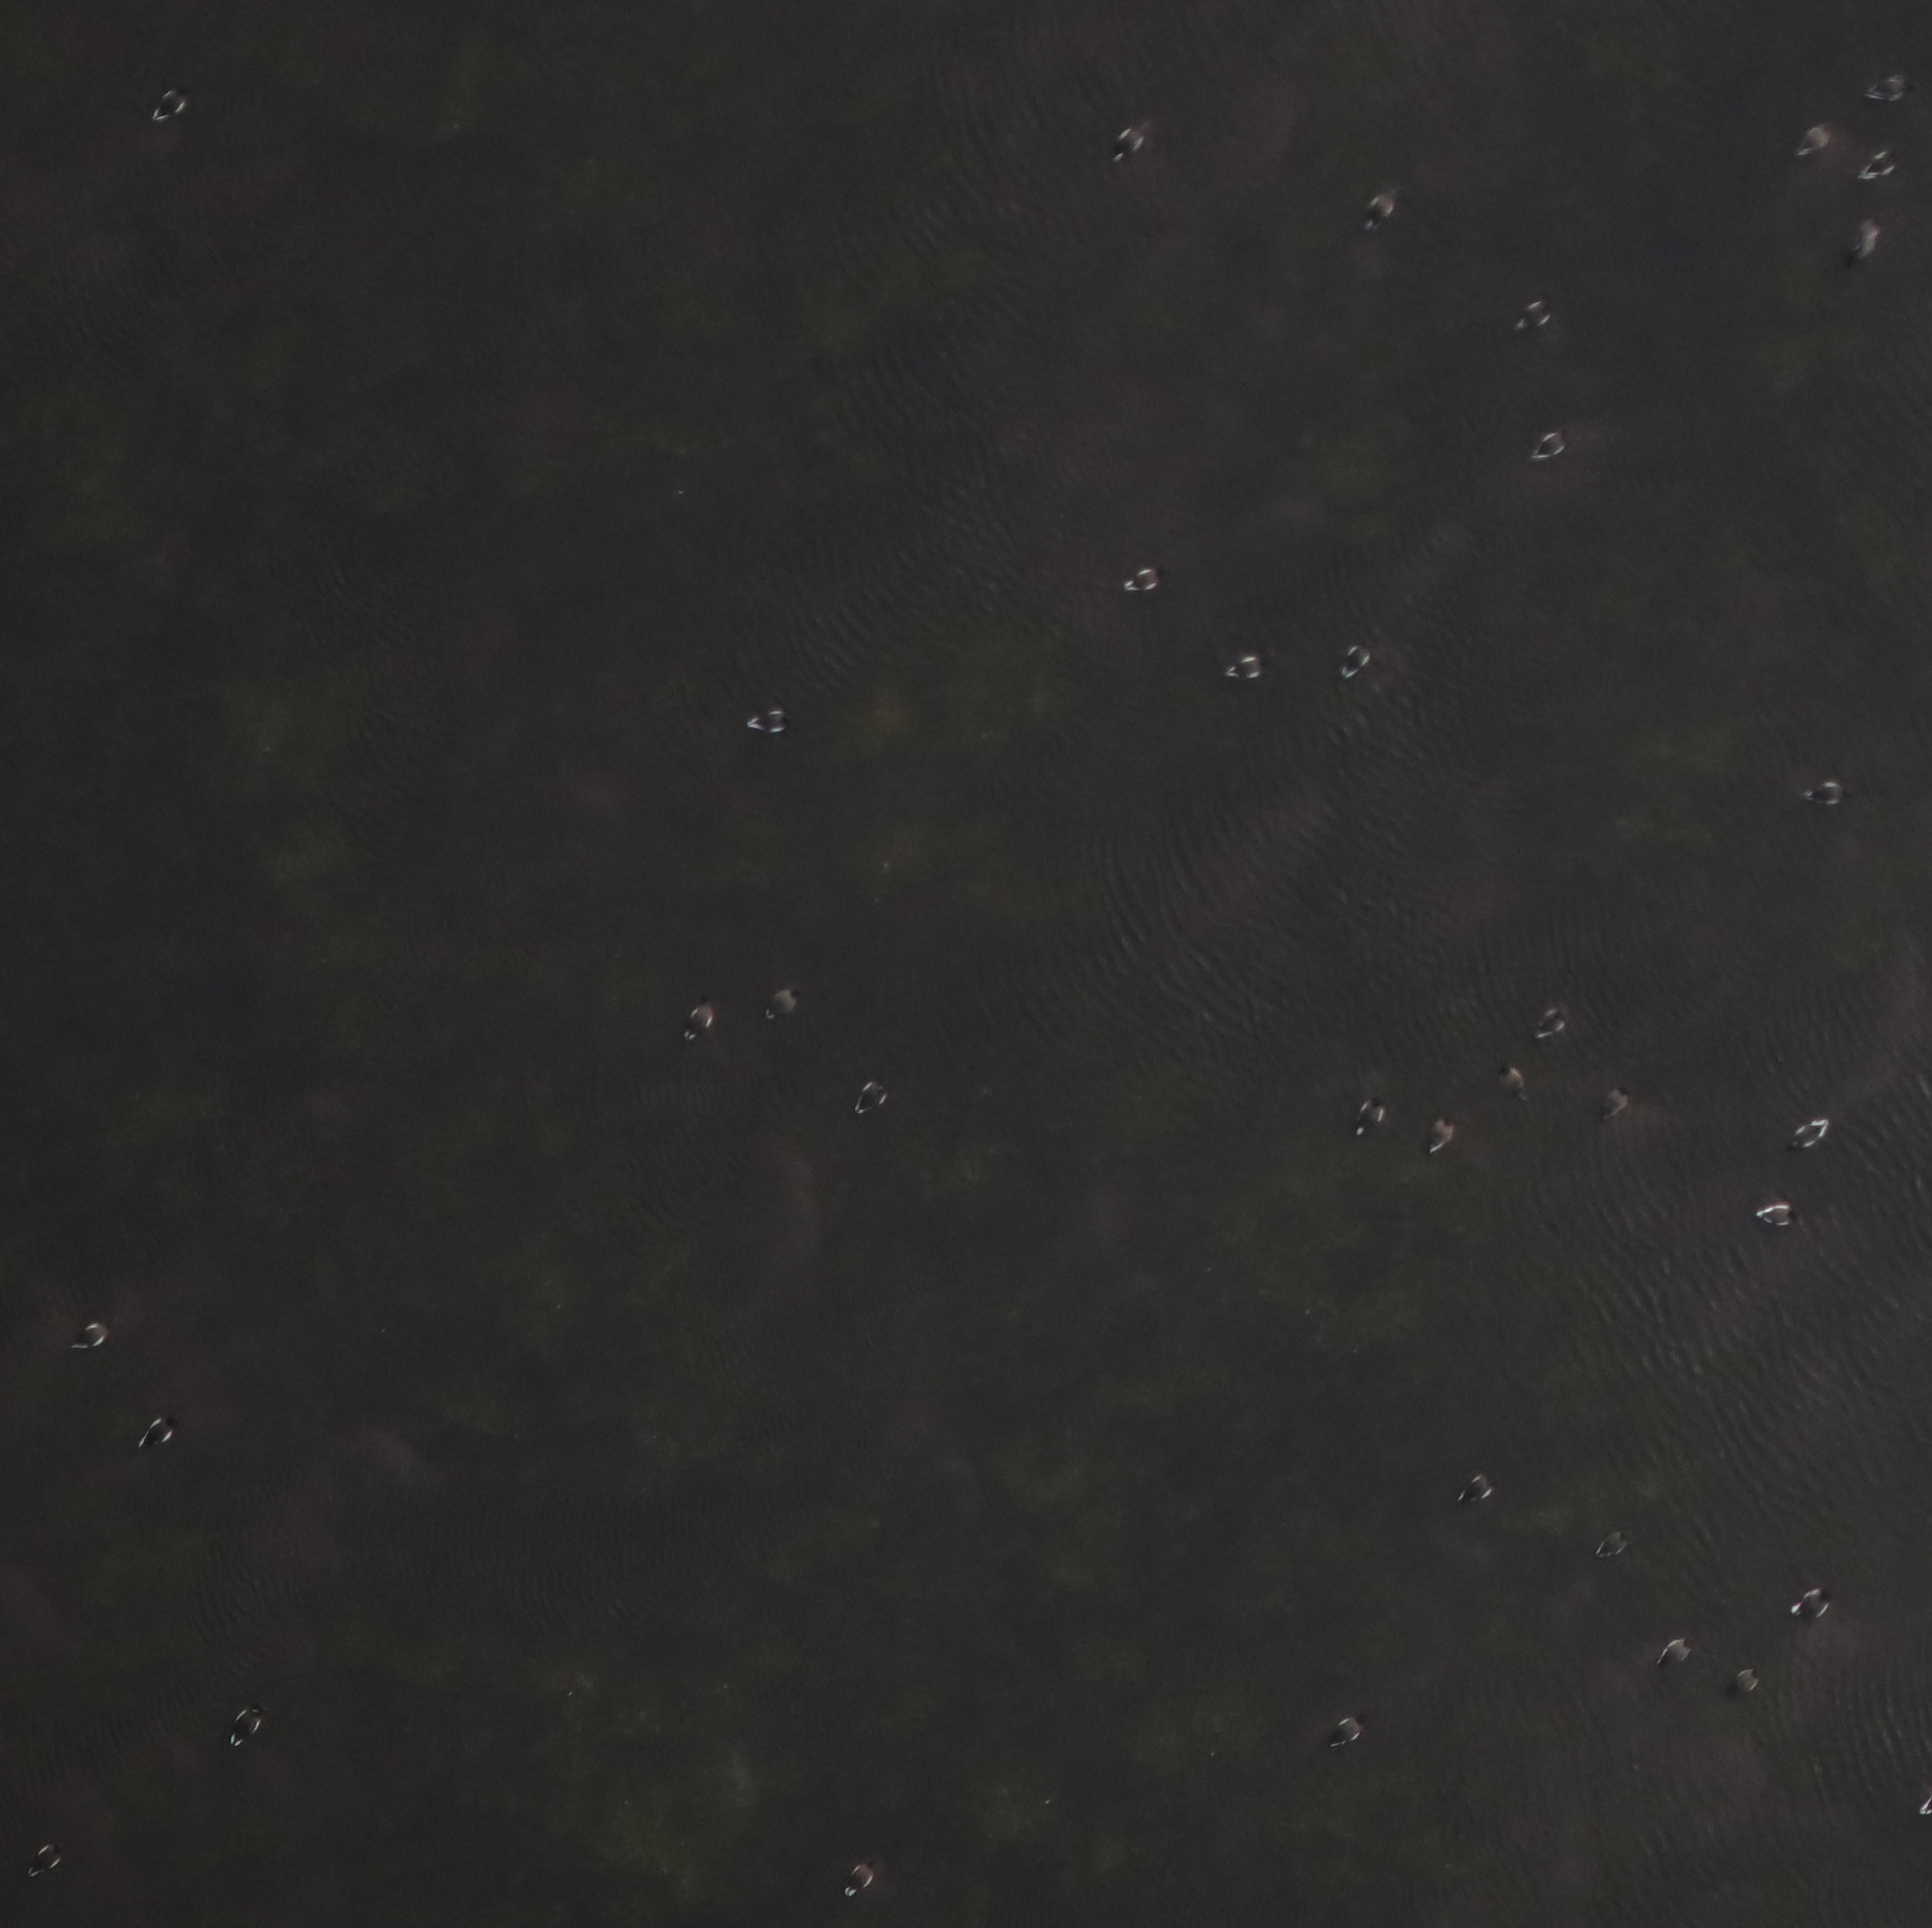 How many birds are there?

35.